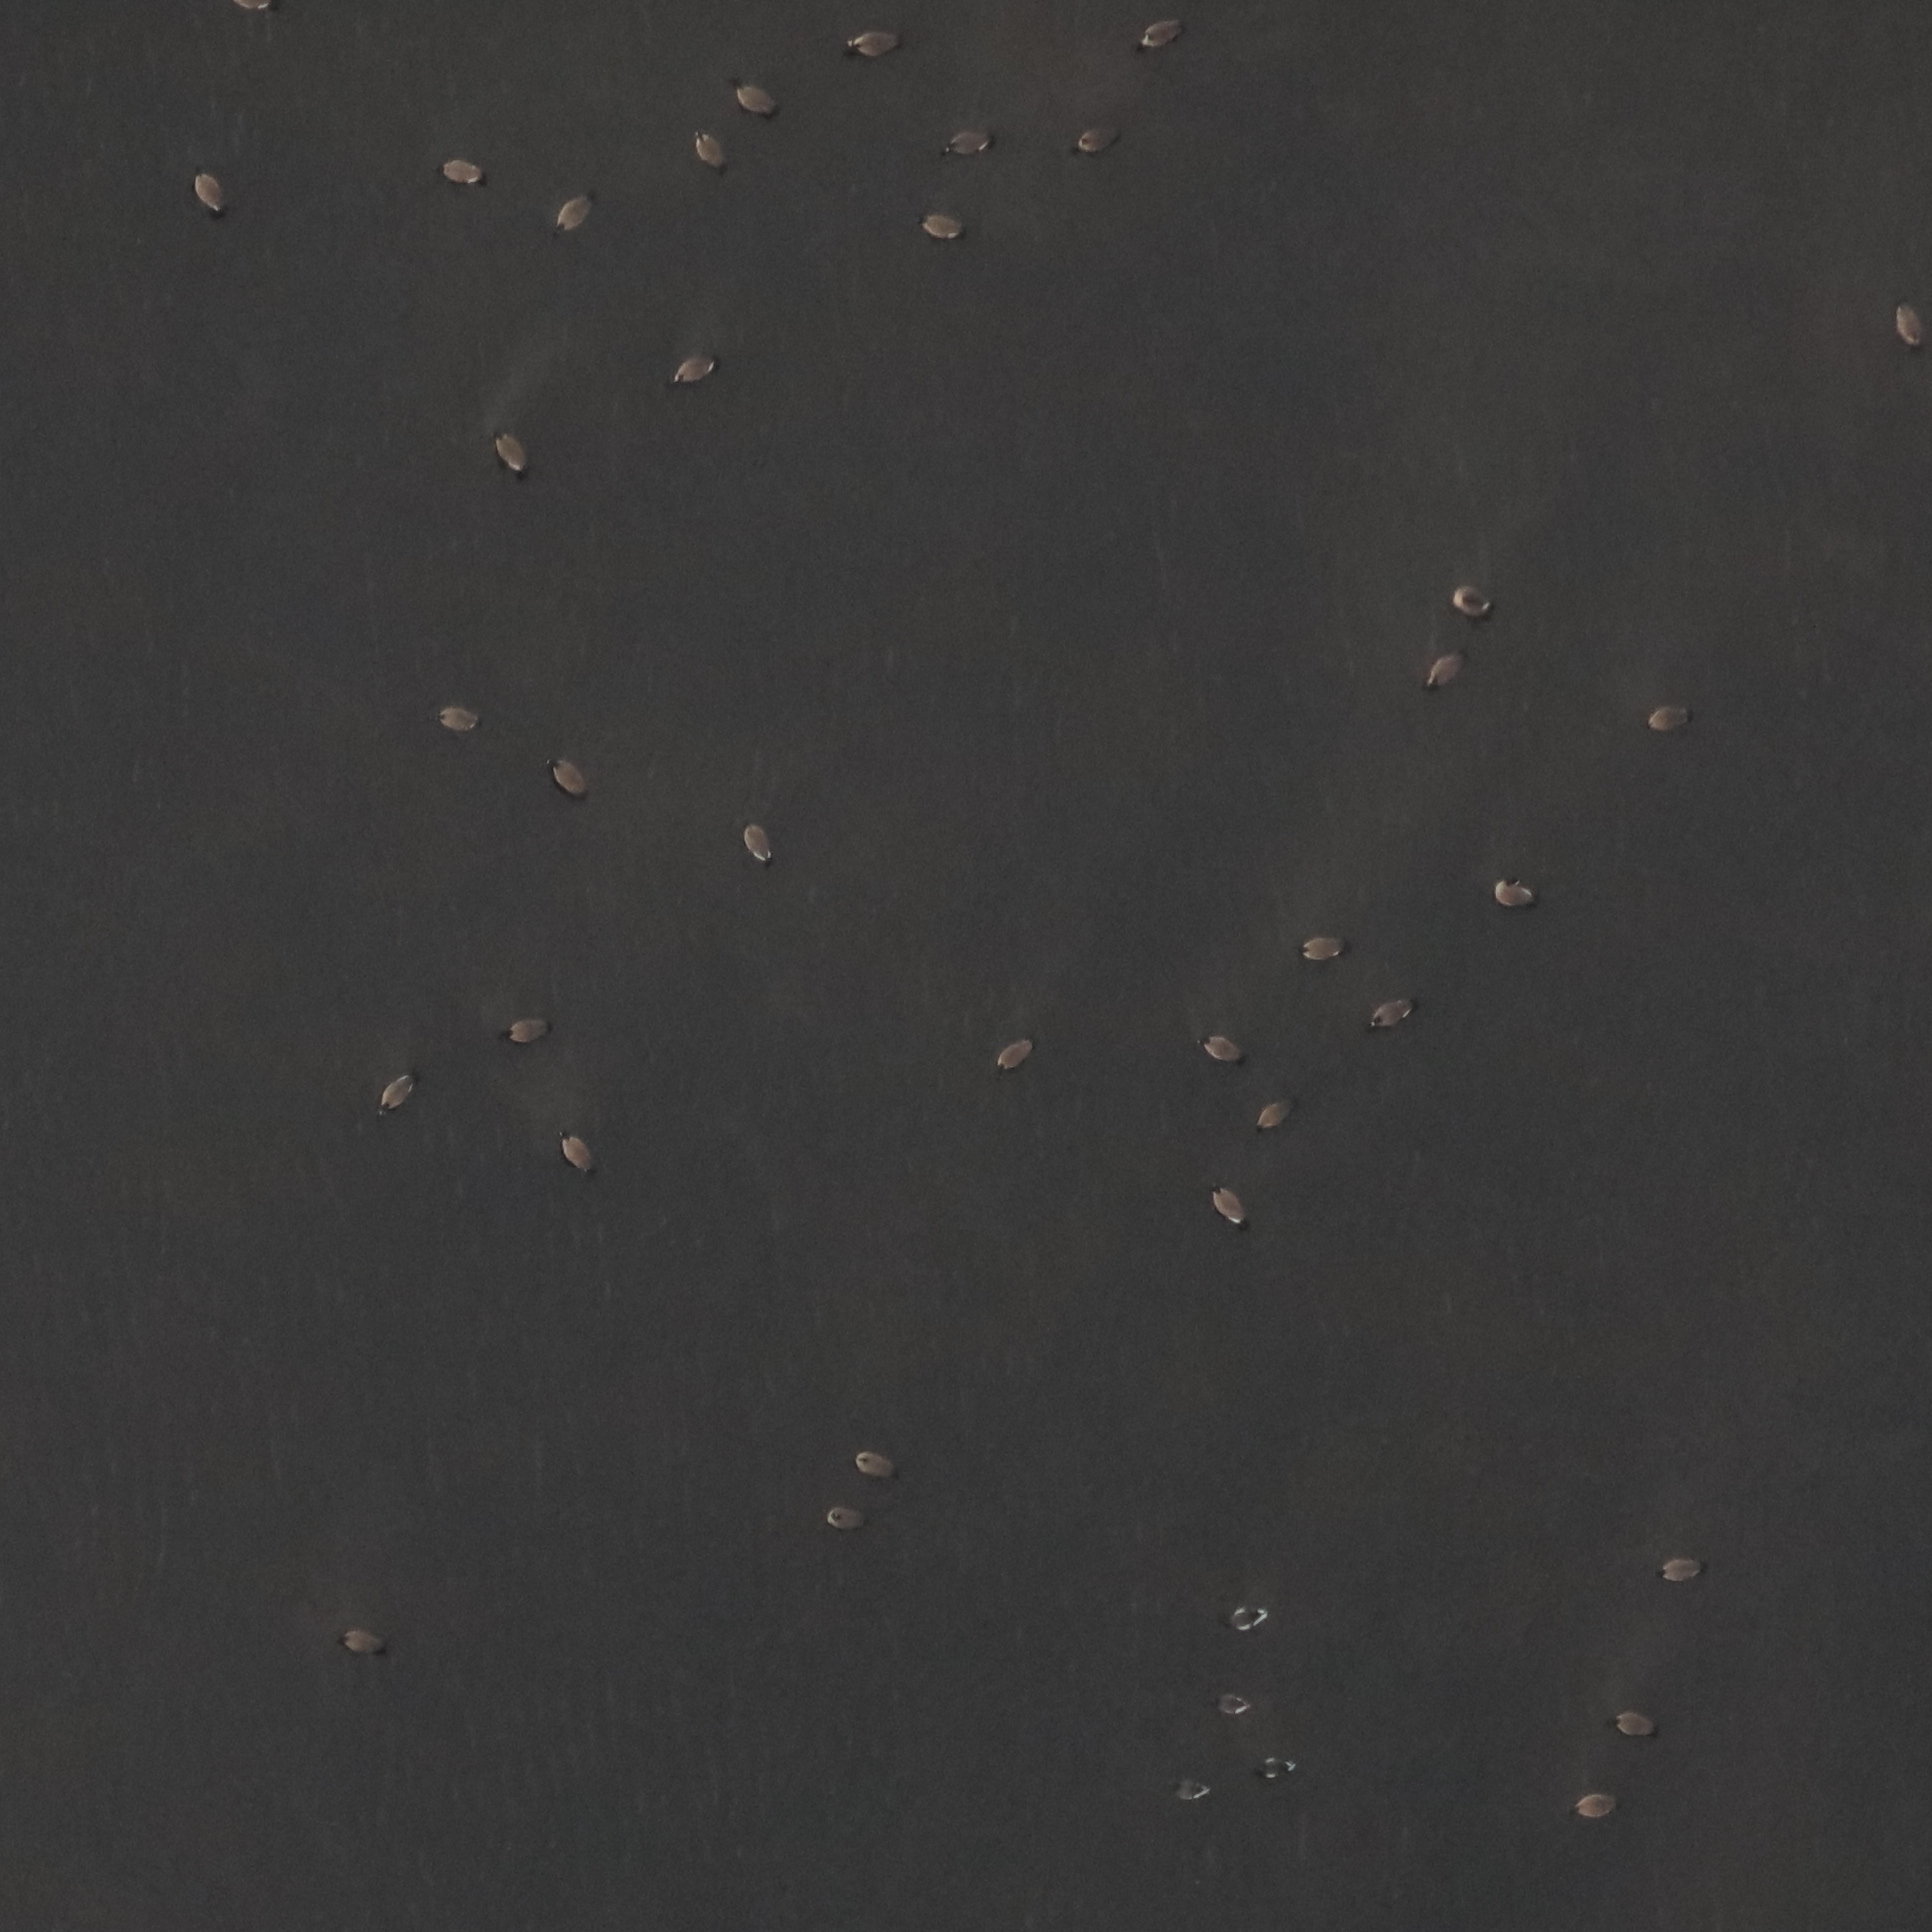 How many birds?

40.